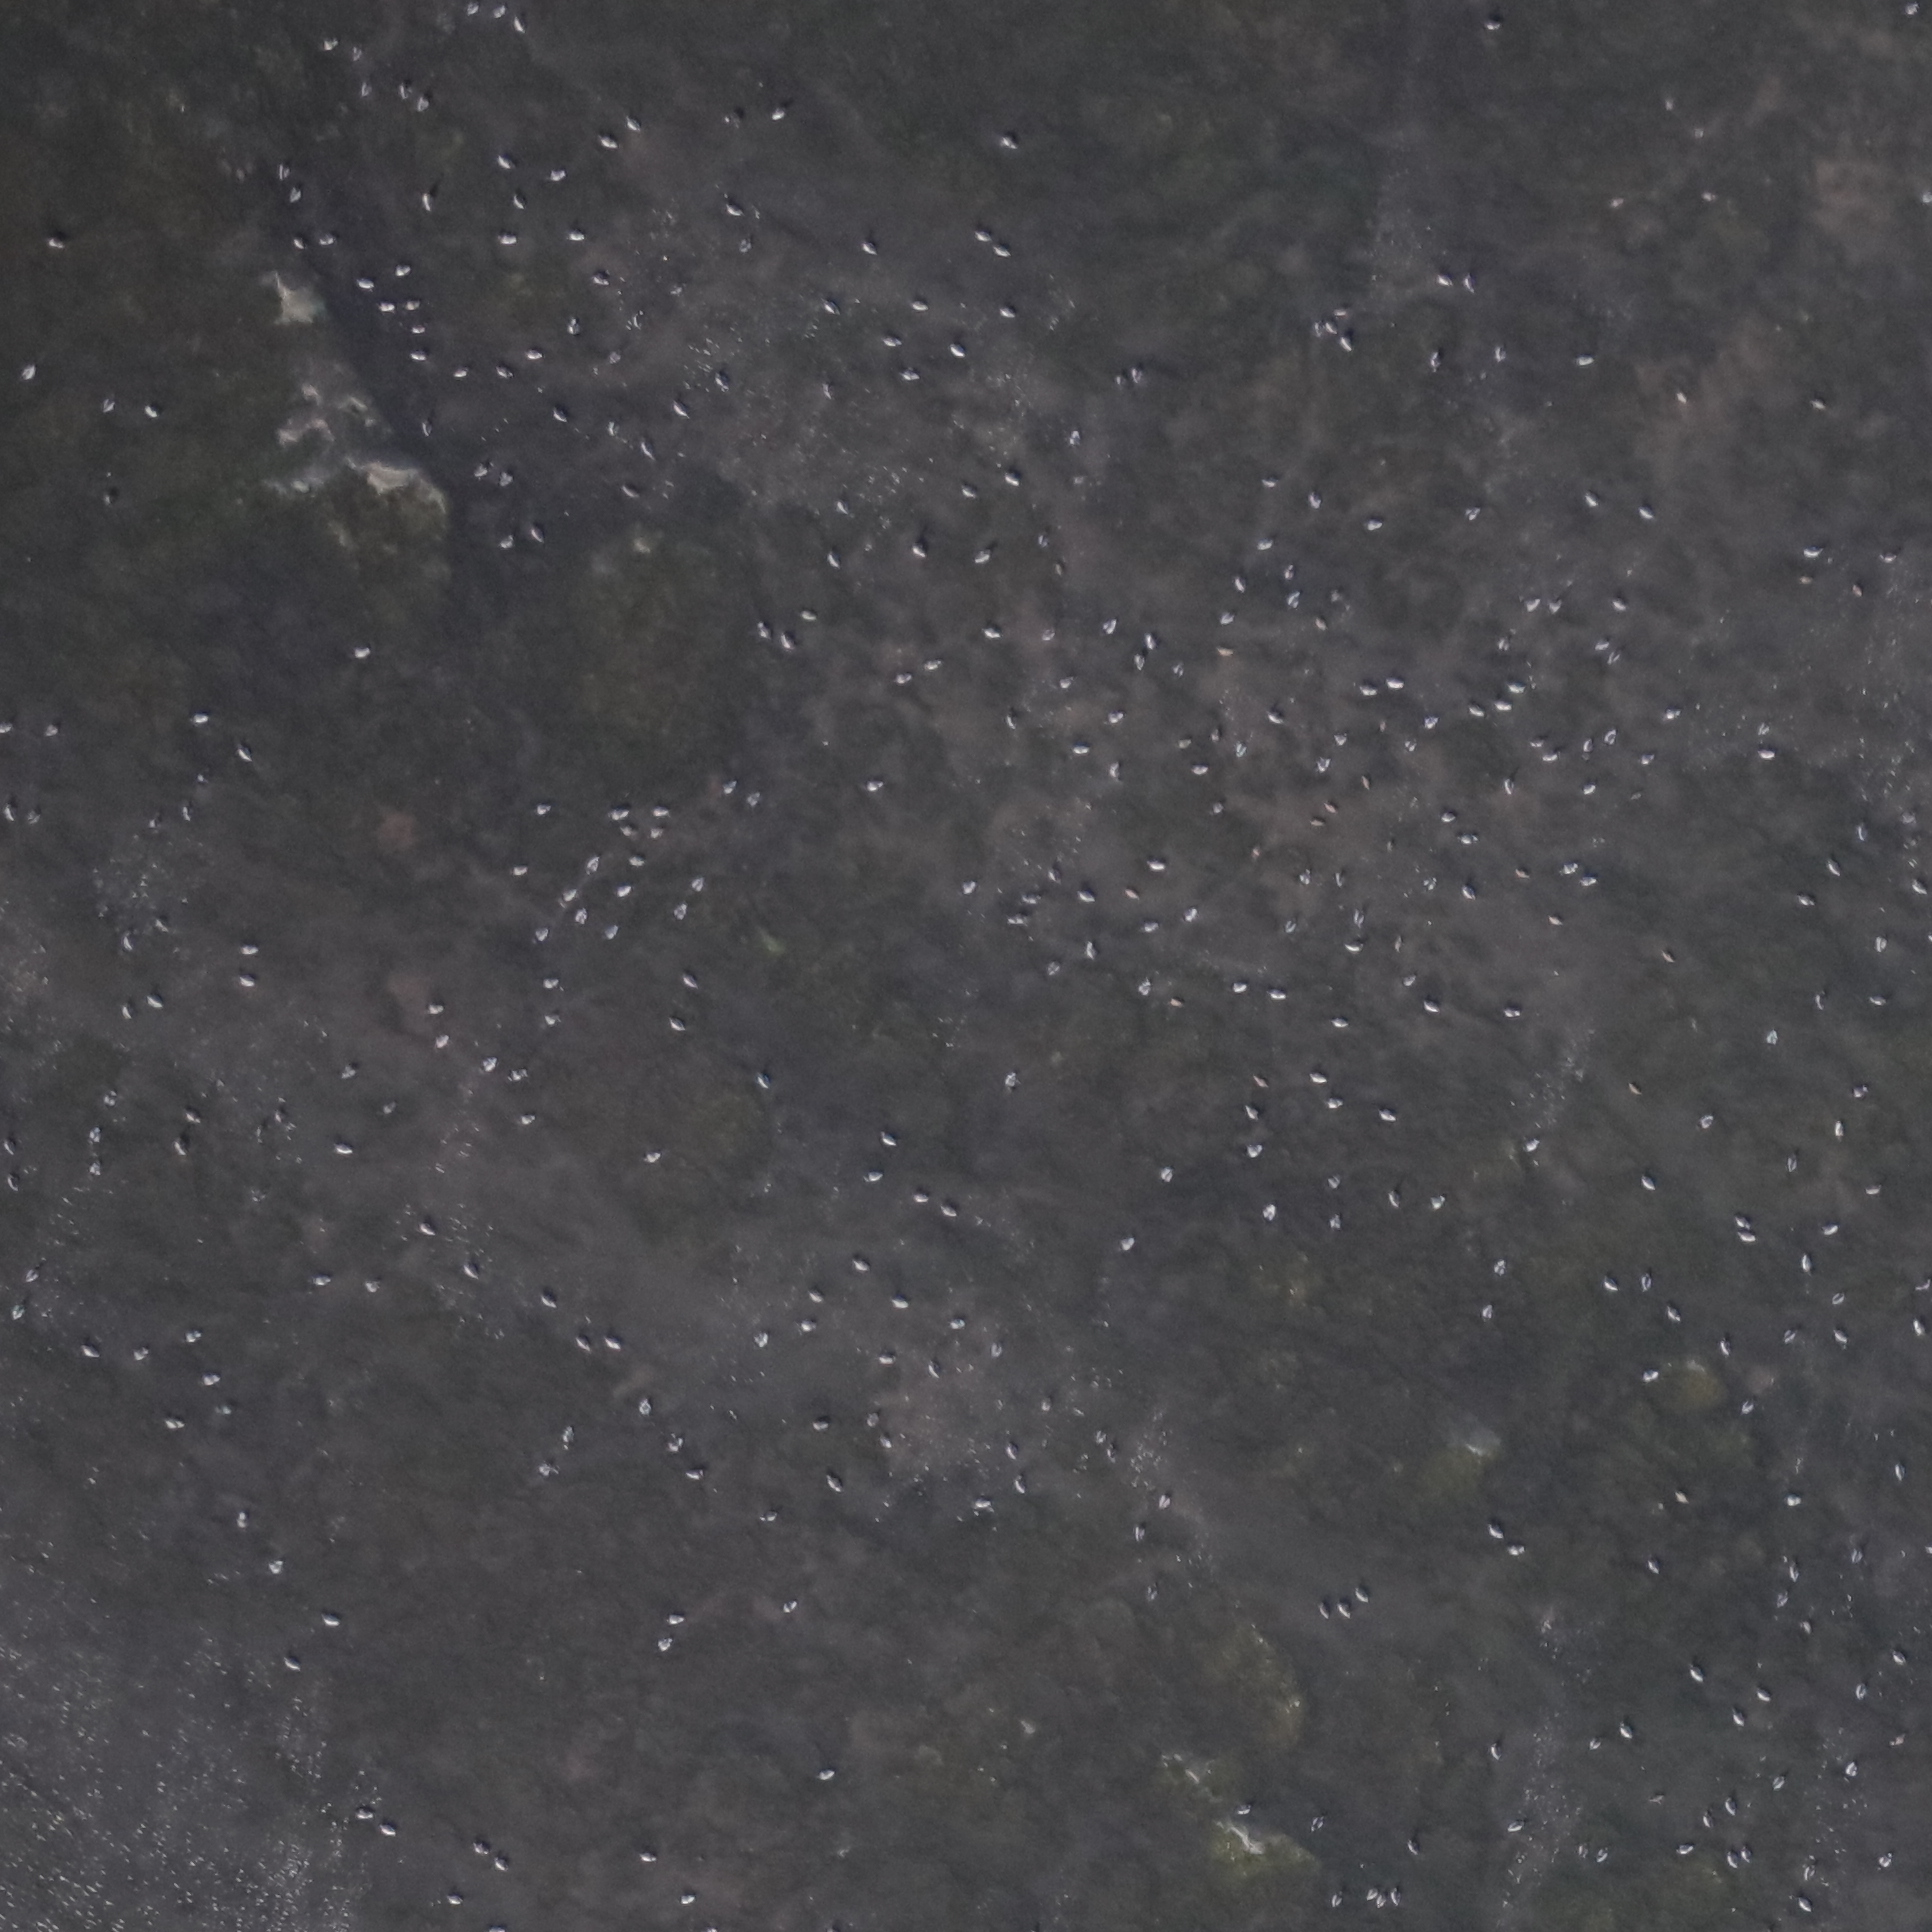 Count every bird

408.